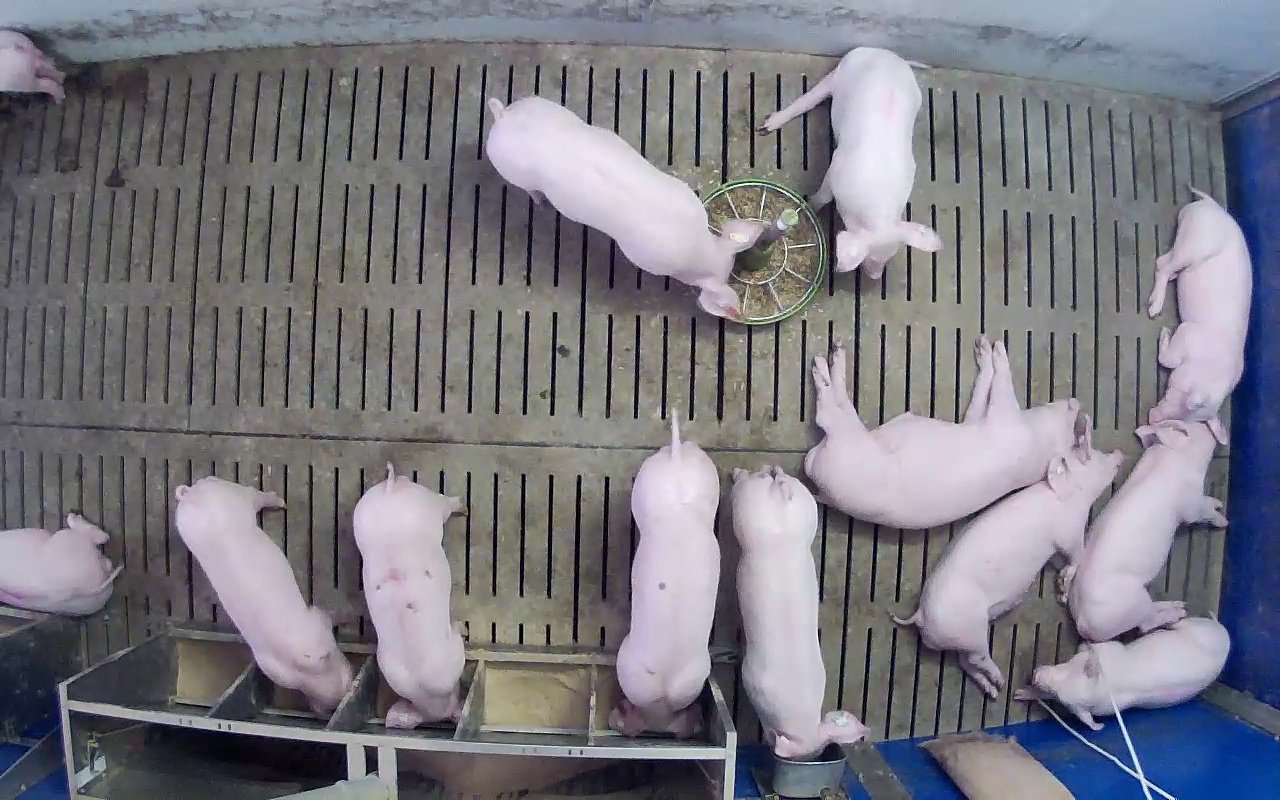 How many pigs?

13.